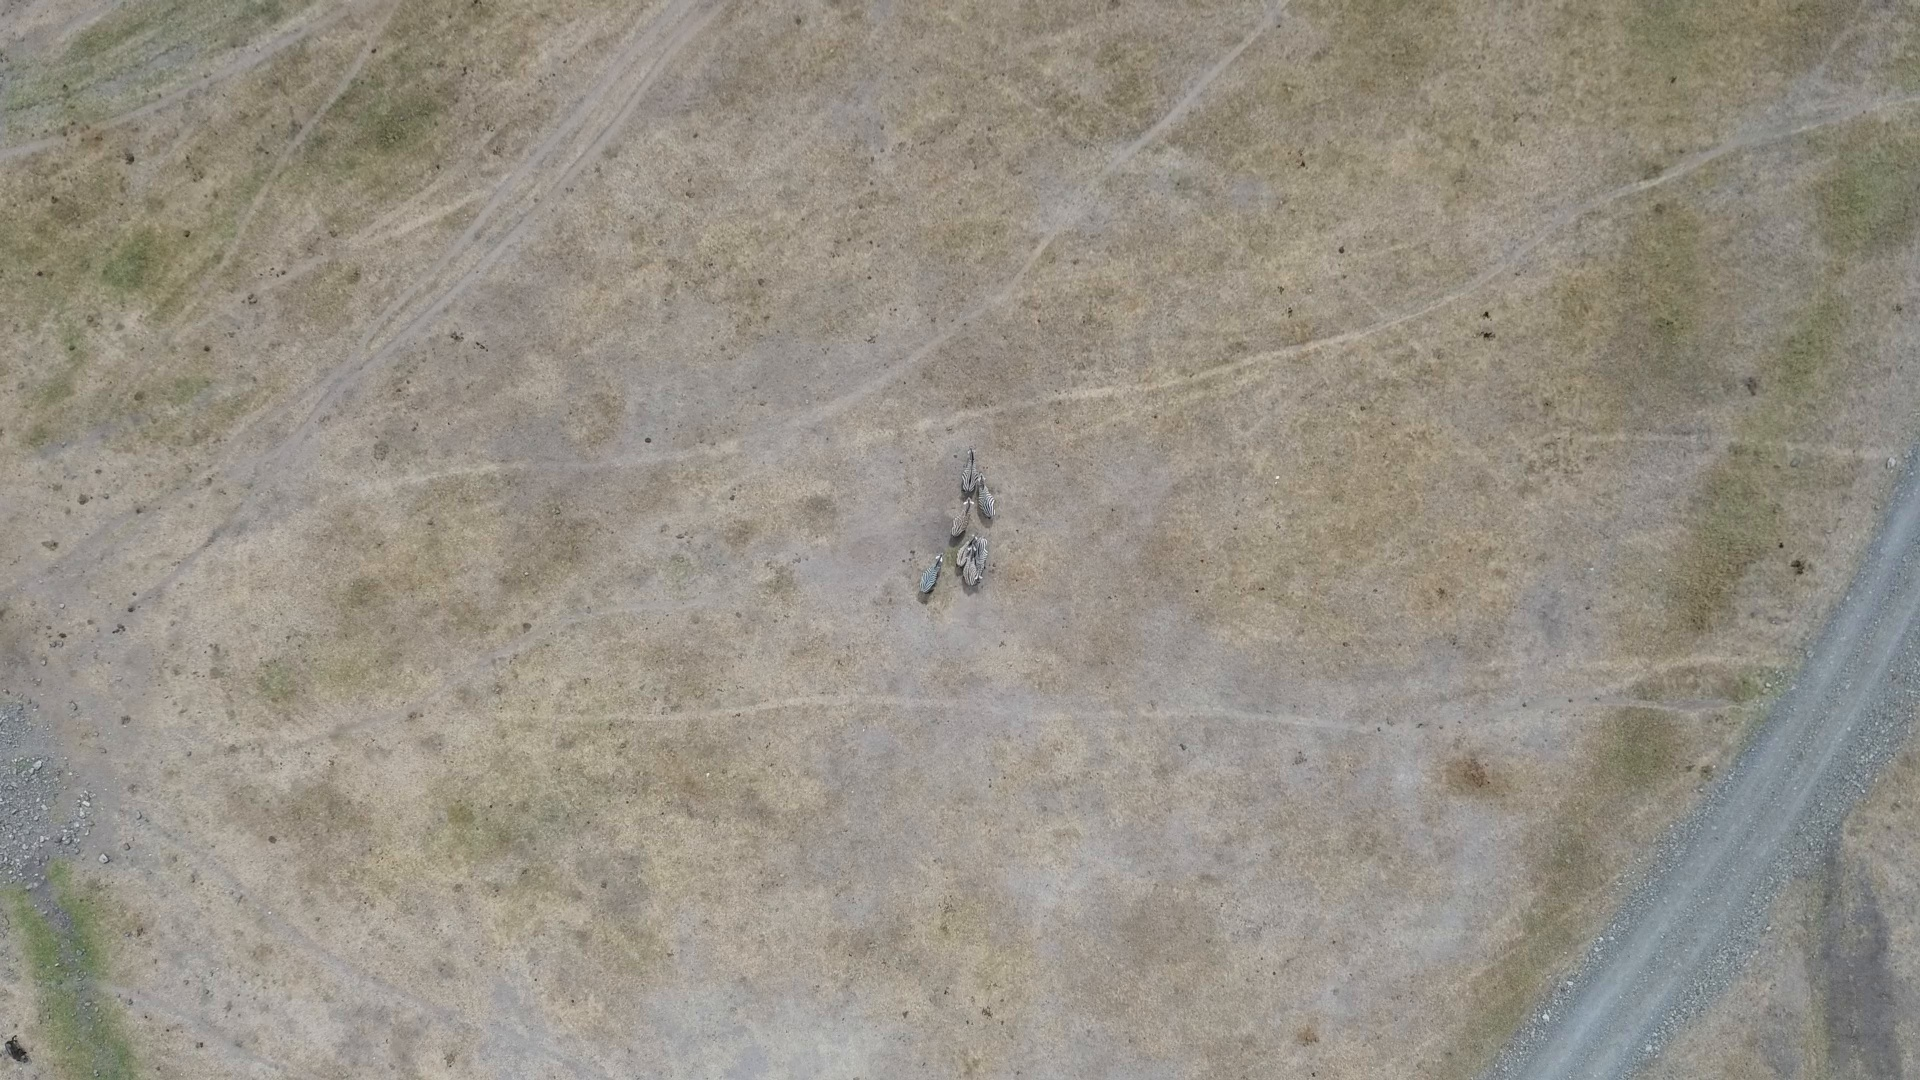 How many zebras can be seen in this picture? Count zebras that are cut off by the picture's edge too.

7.